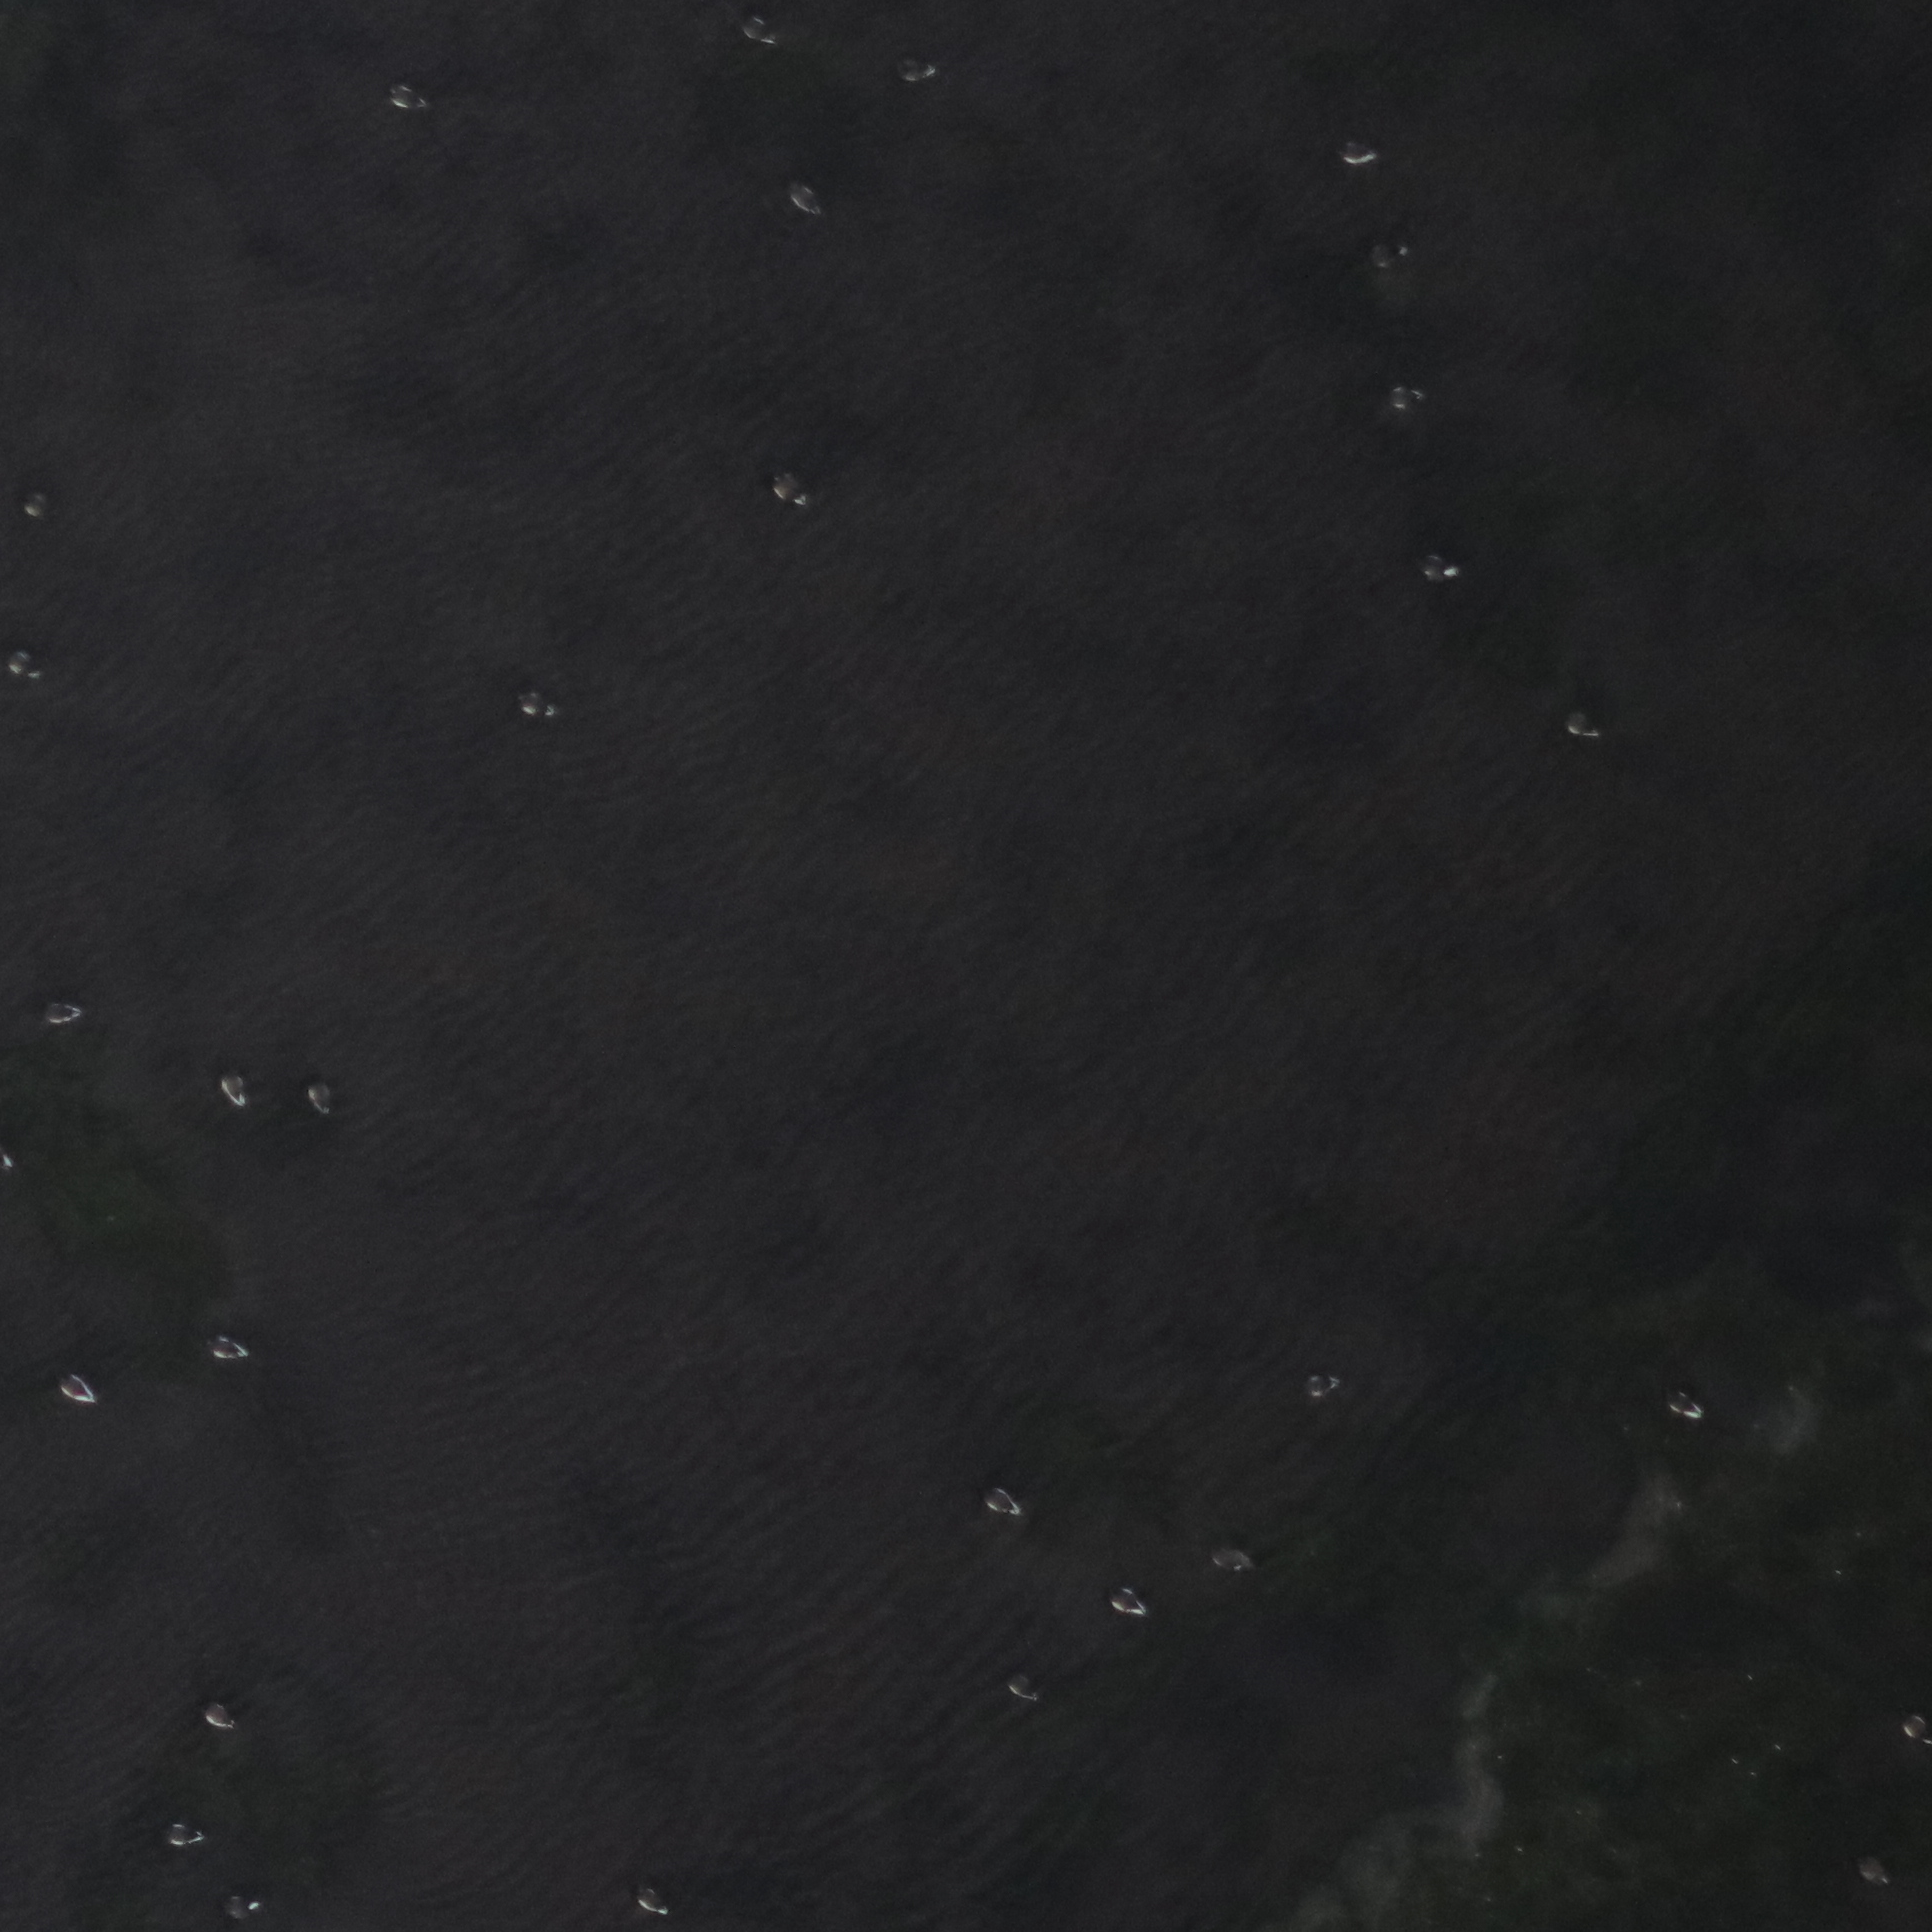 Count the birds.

30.